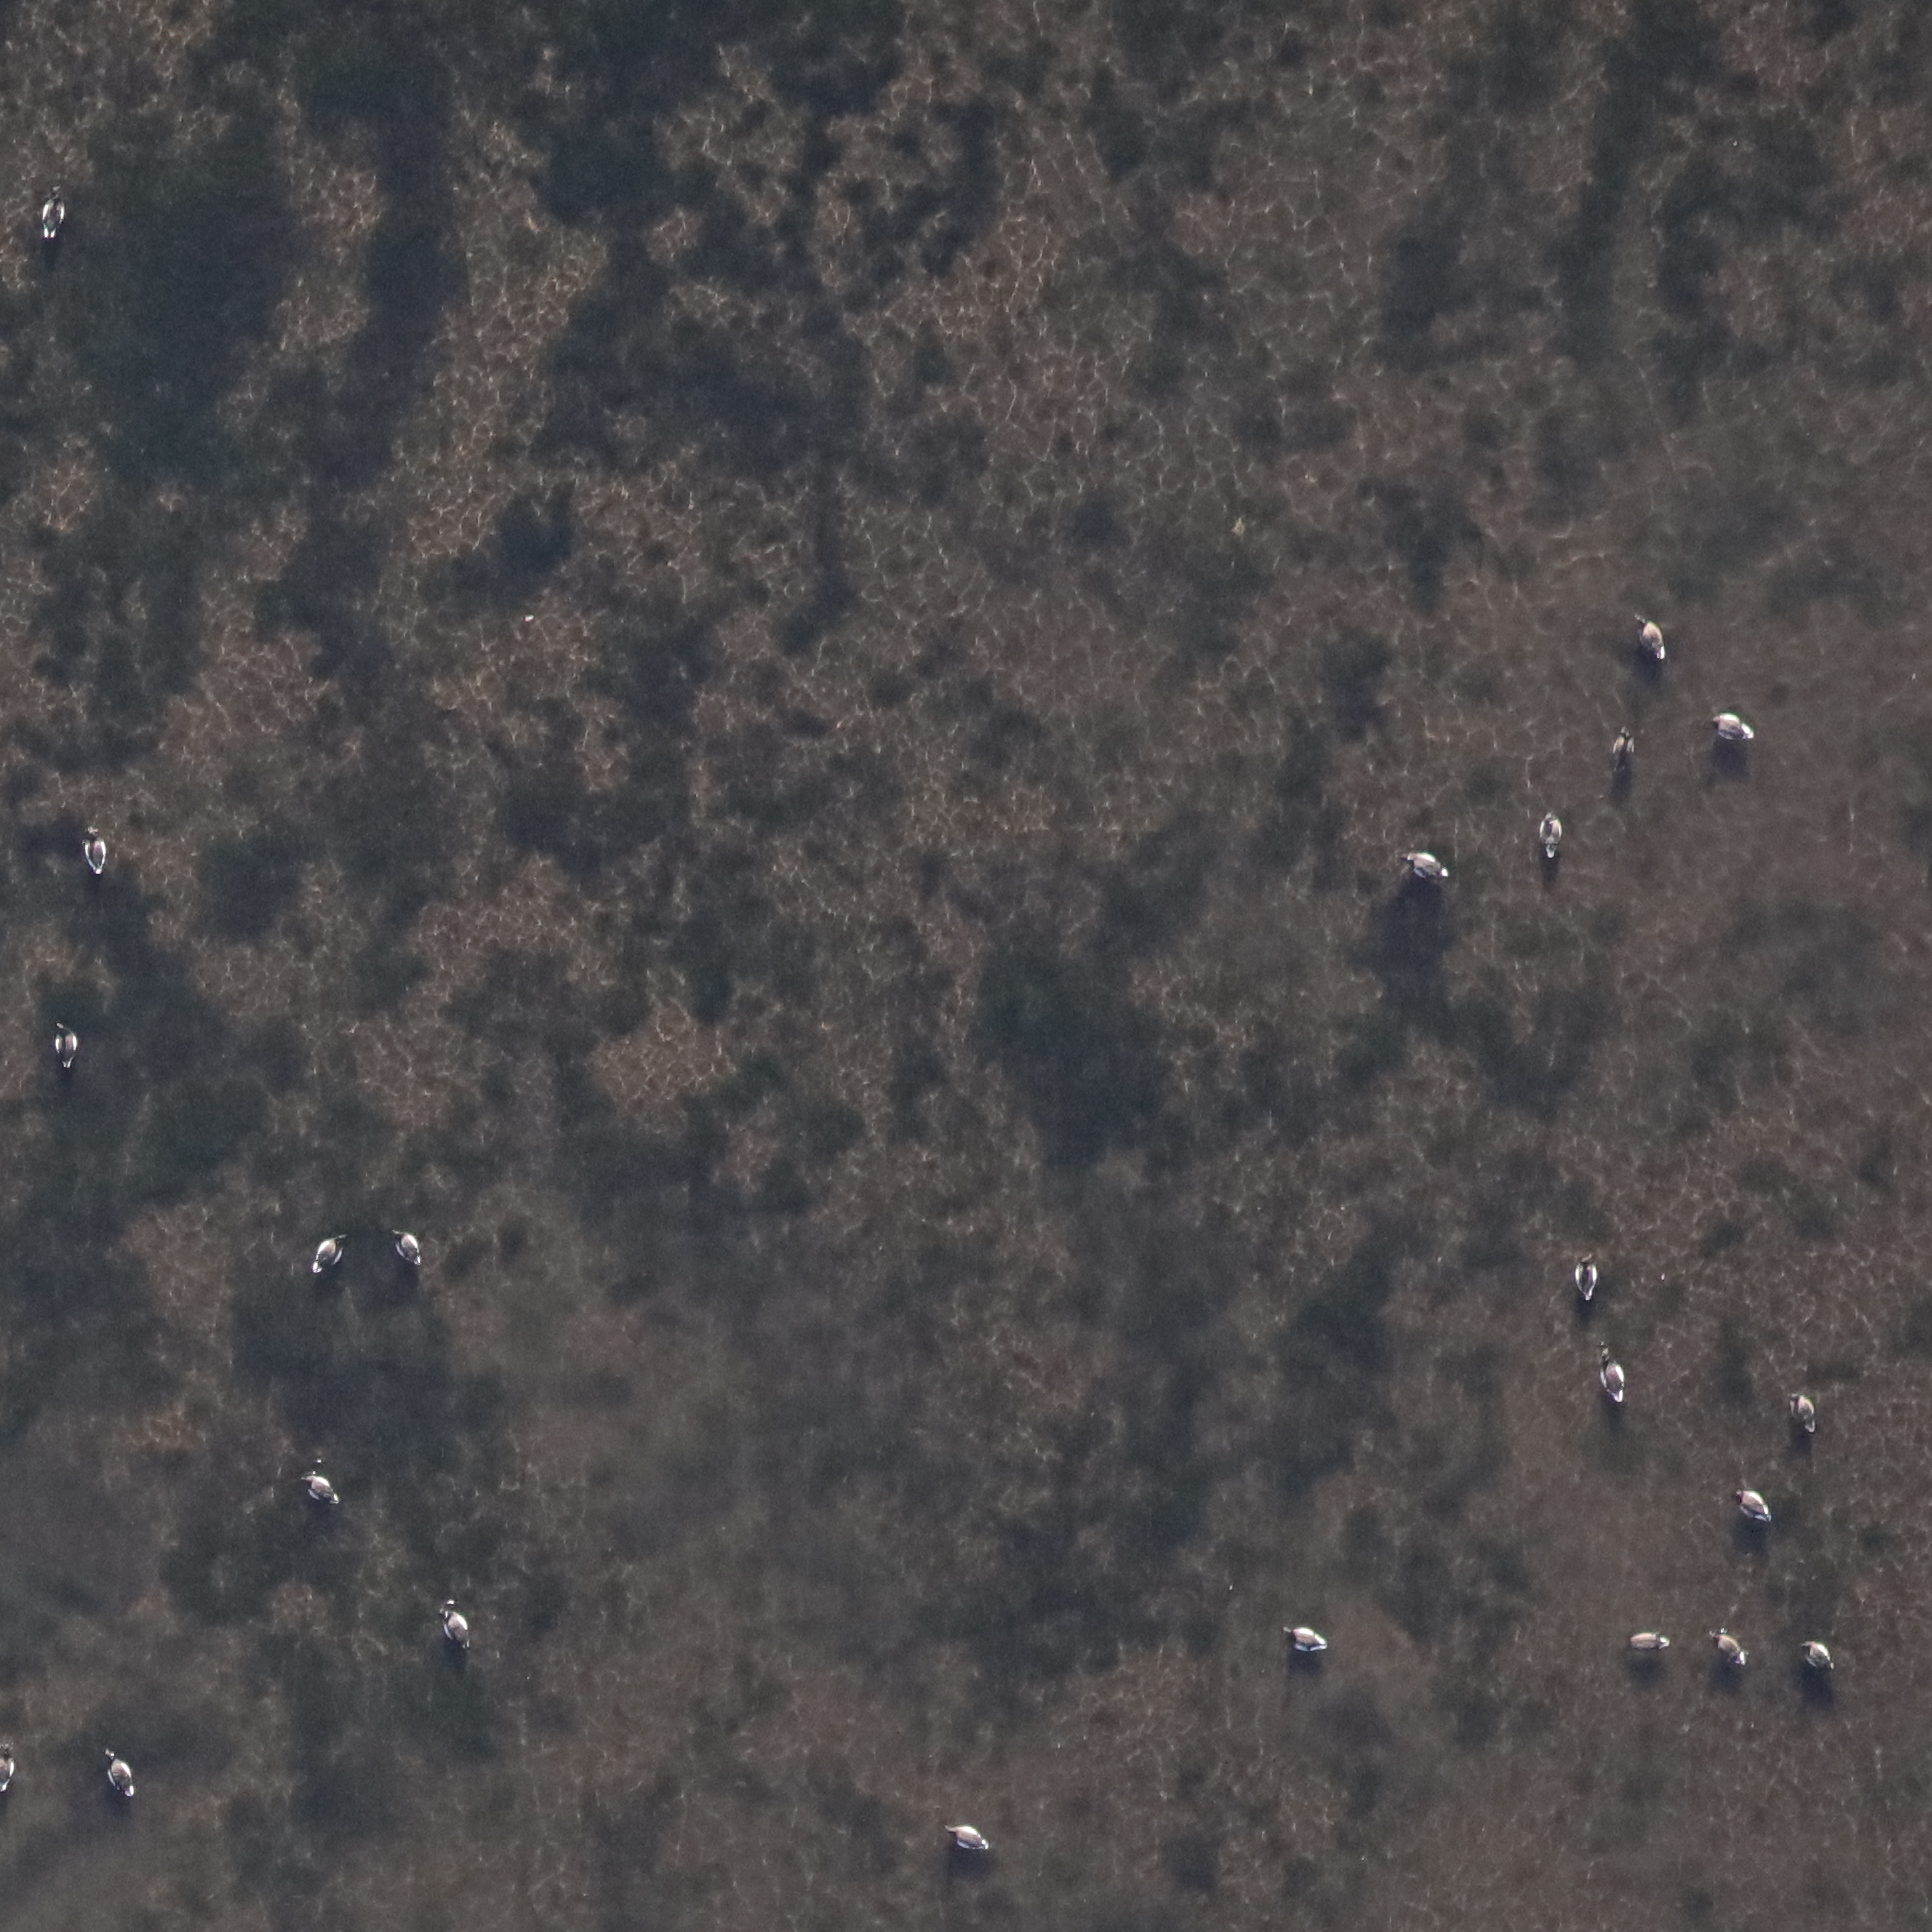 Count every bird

23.